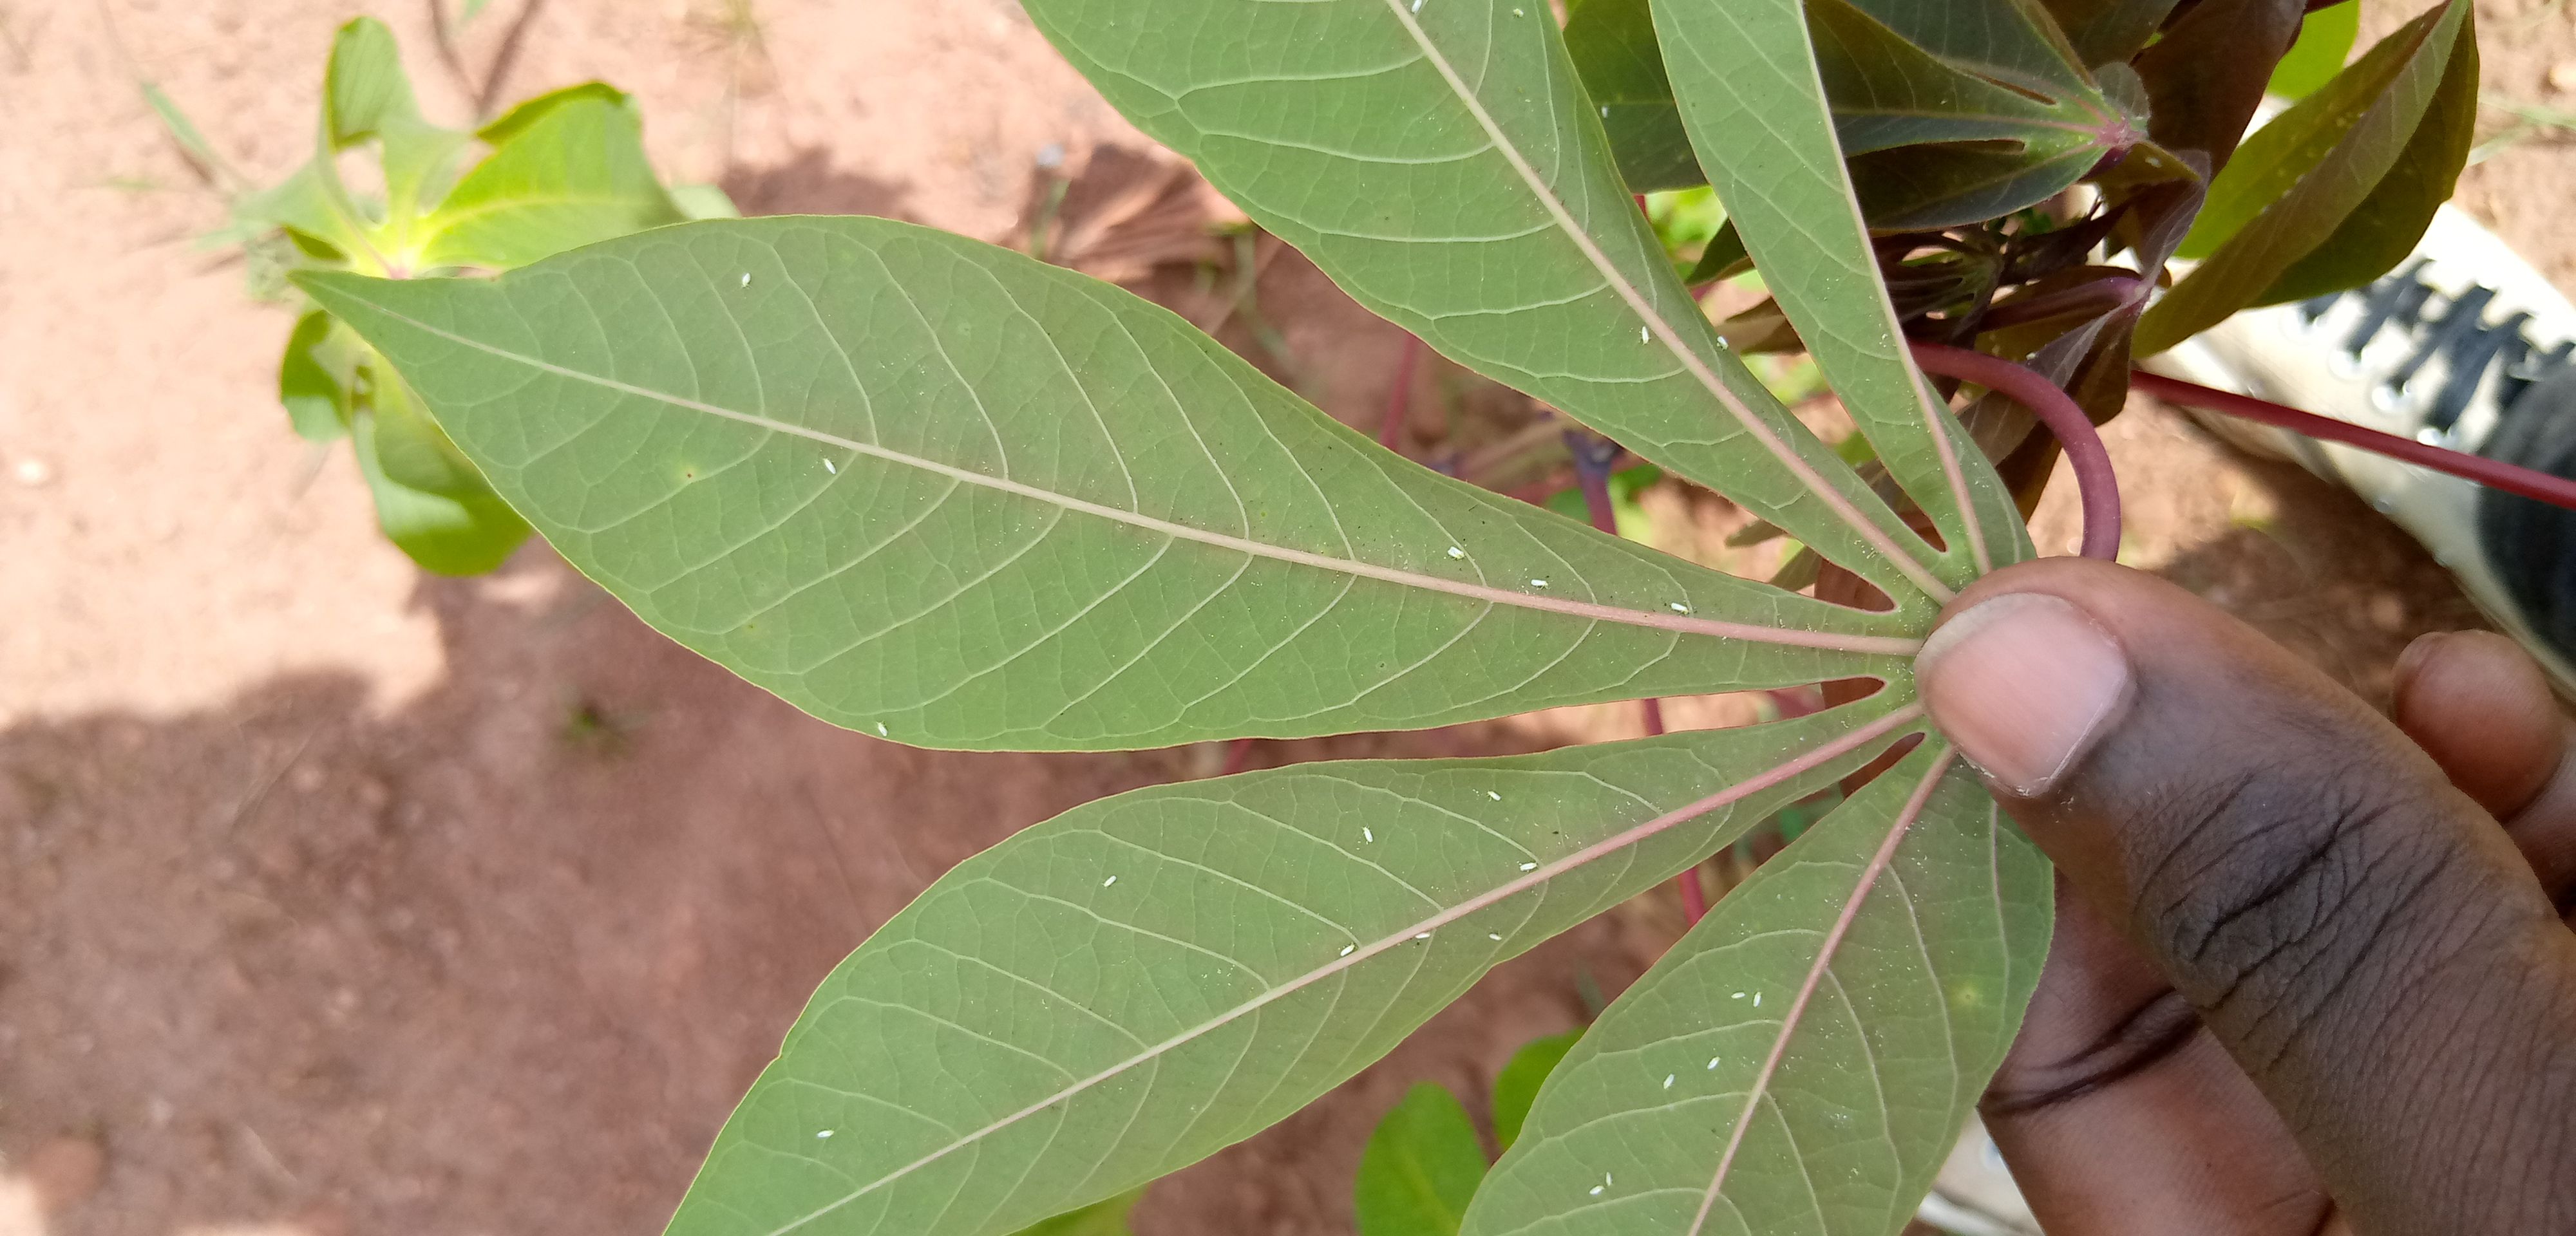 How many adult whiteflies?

27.